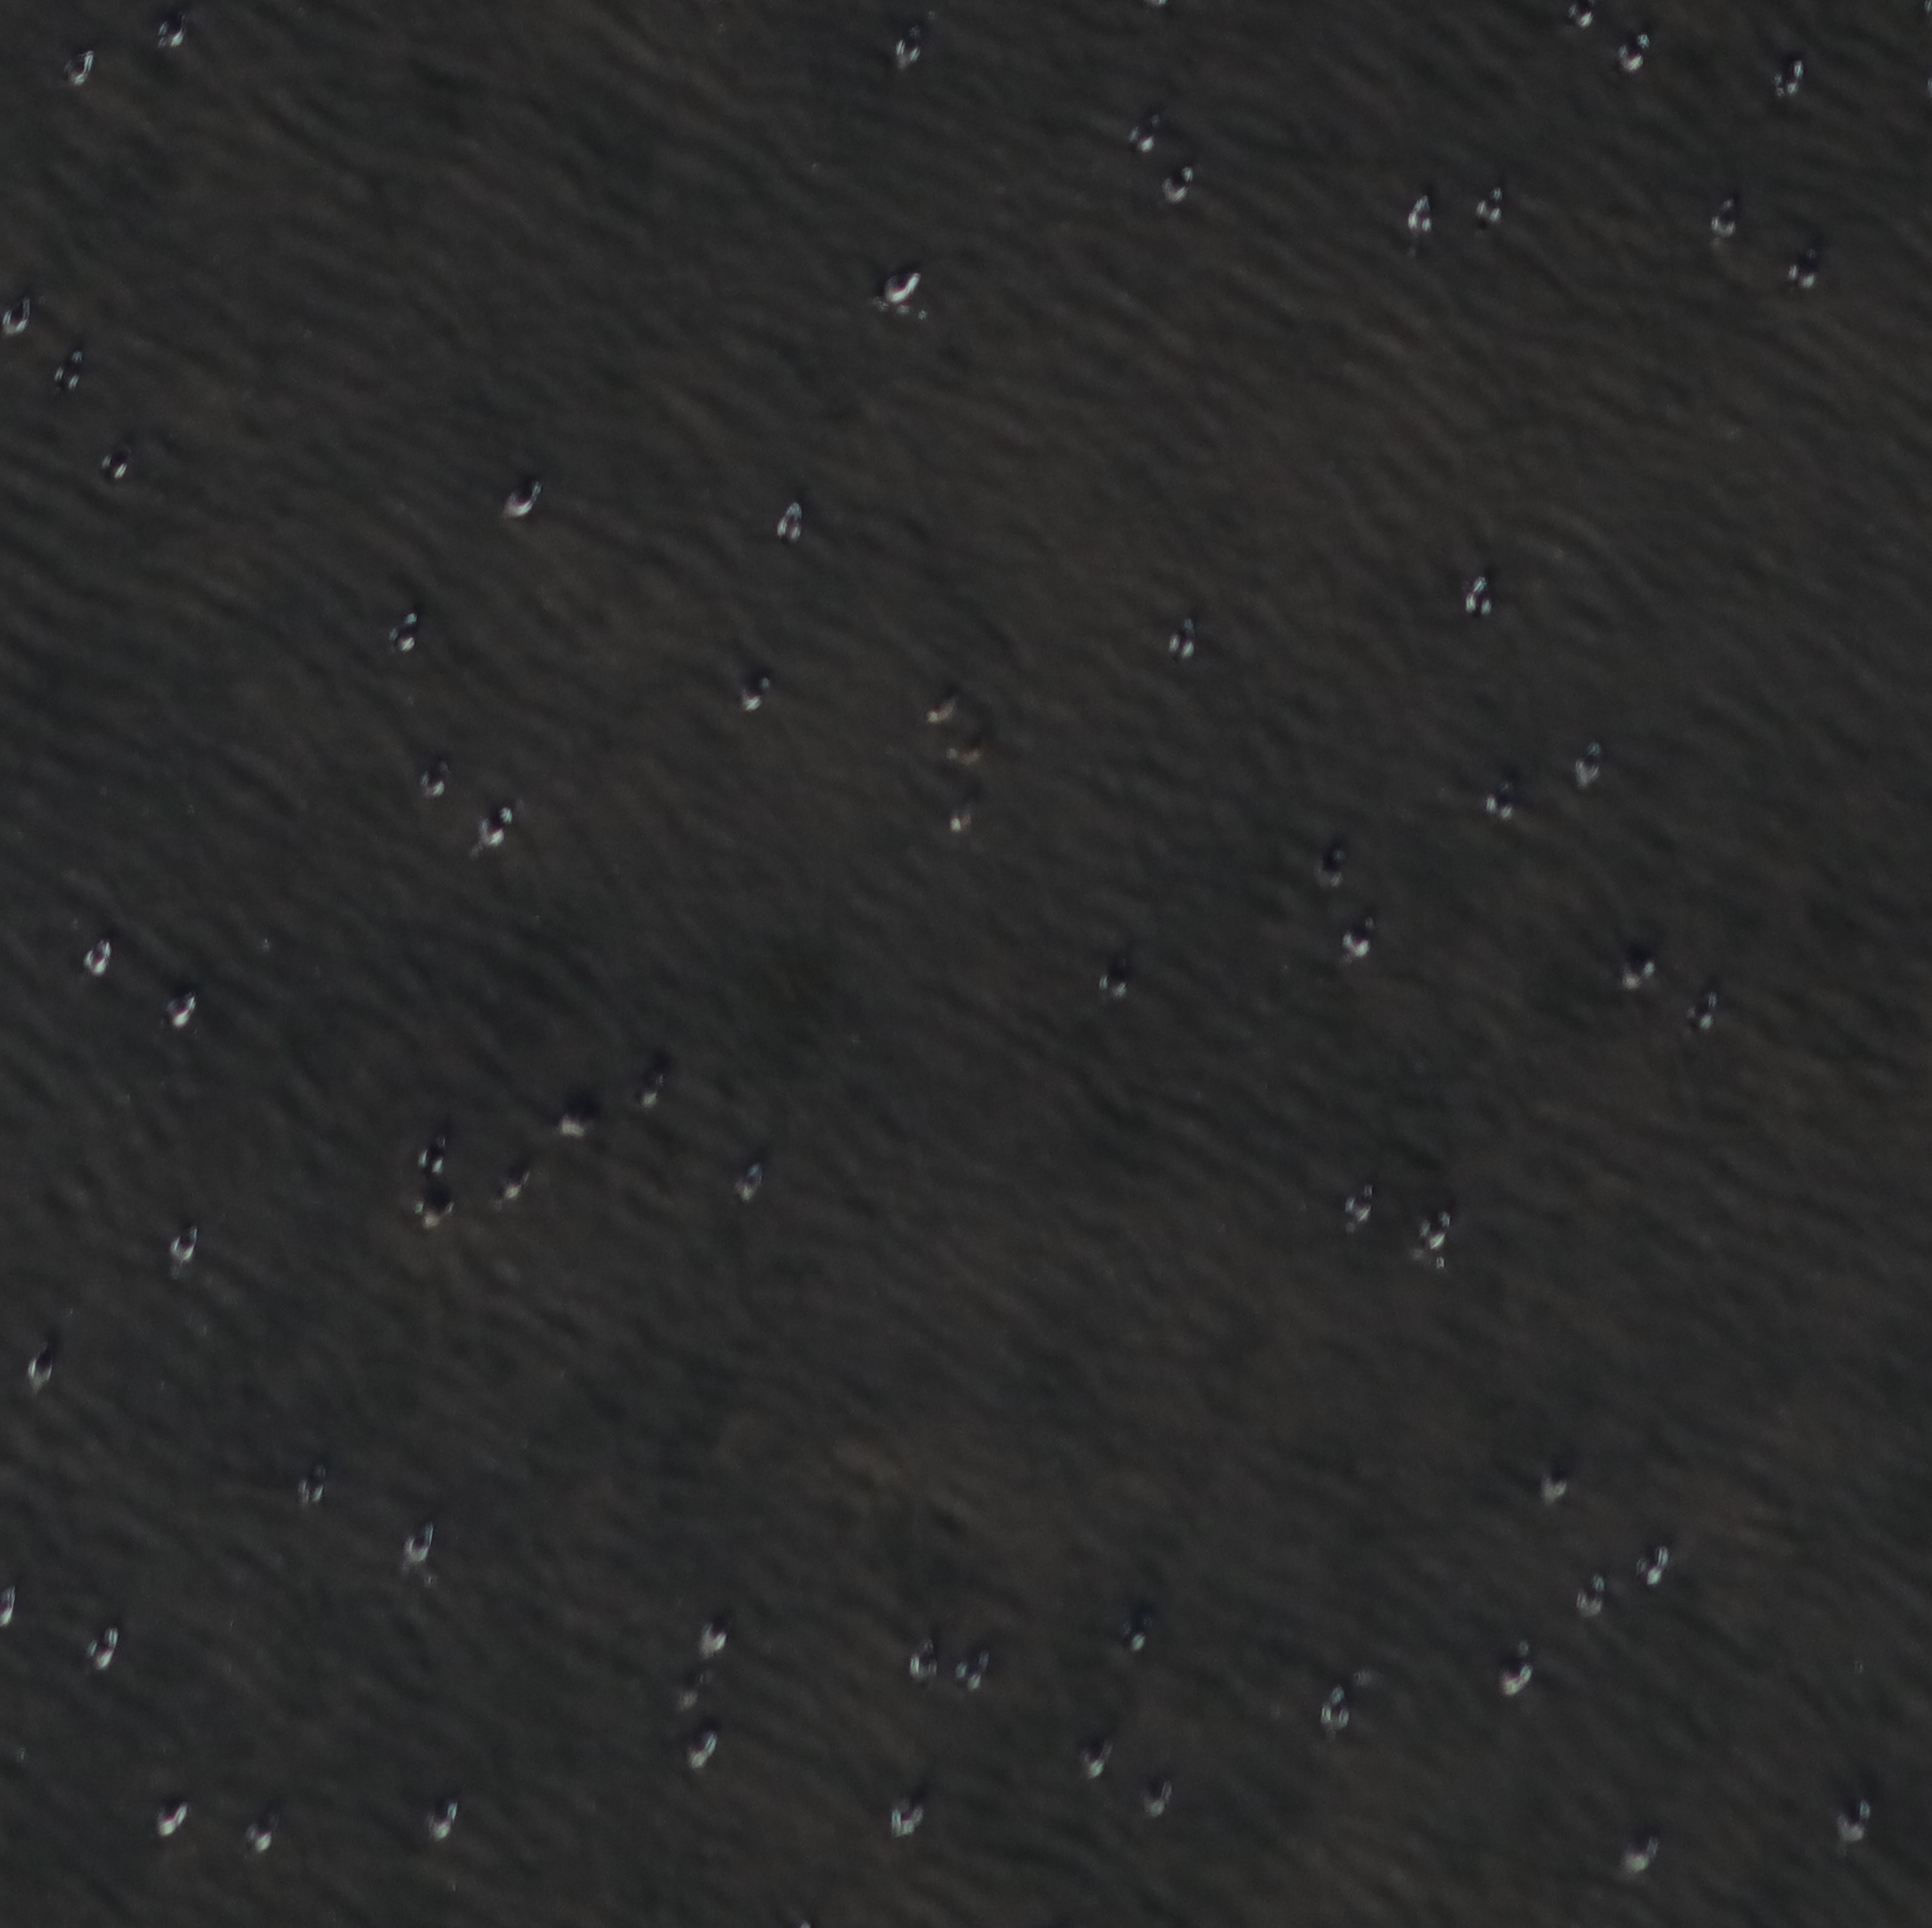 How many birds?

67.